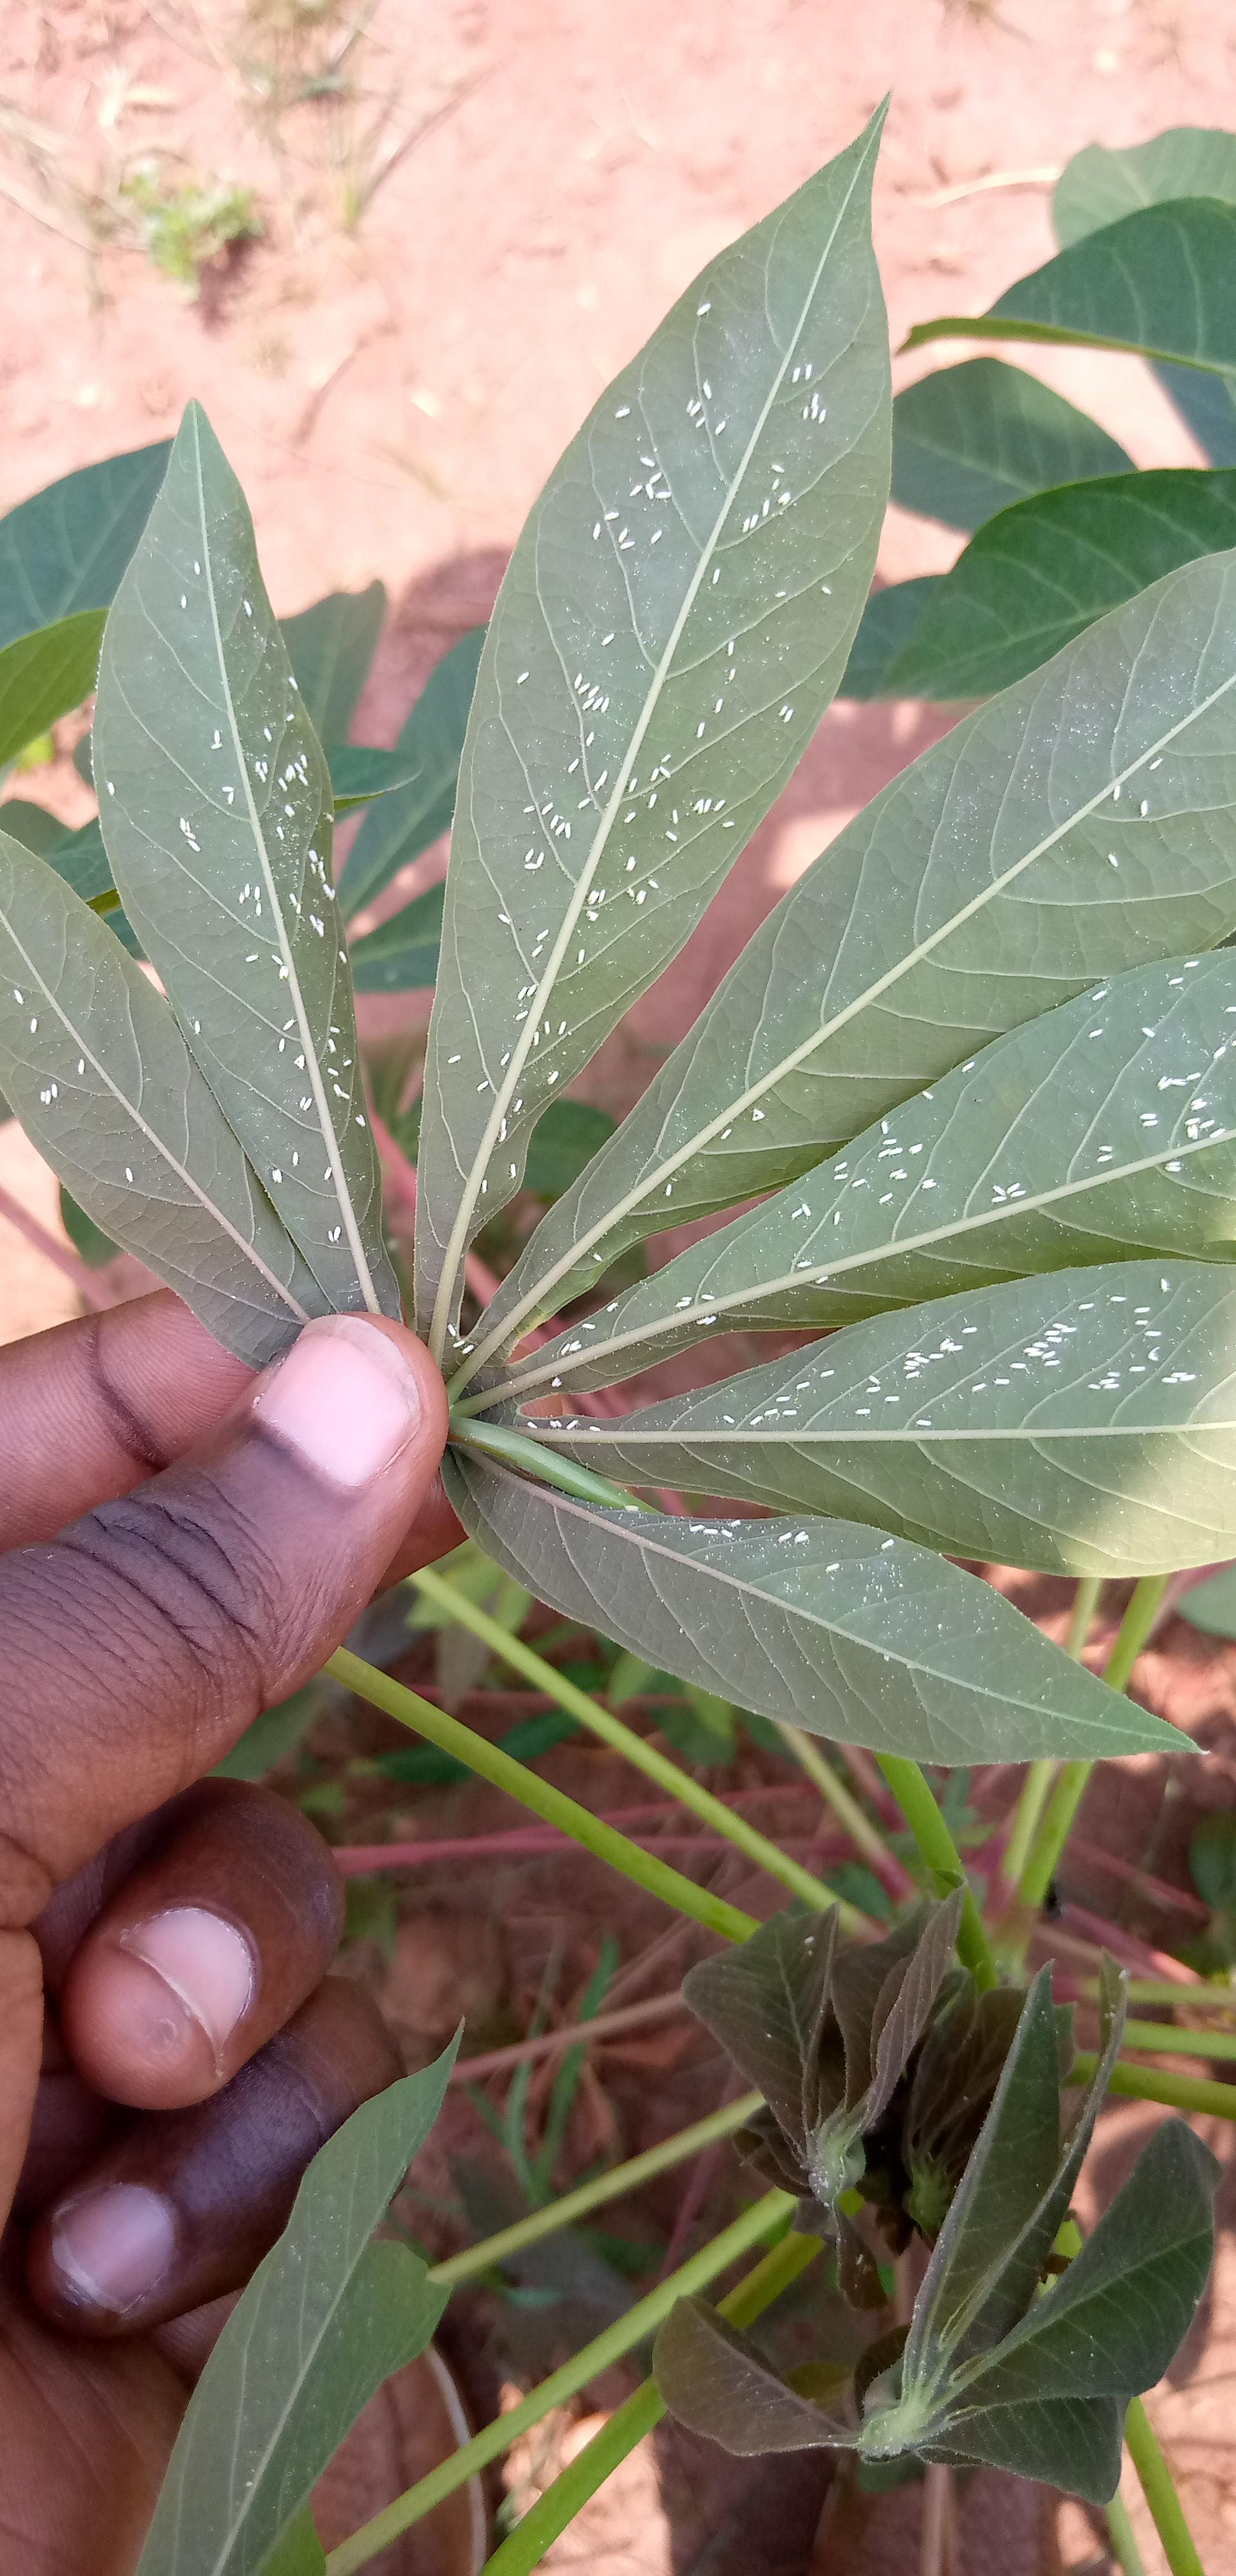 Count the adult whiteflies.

292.